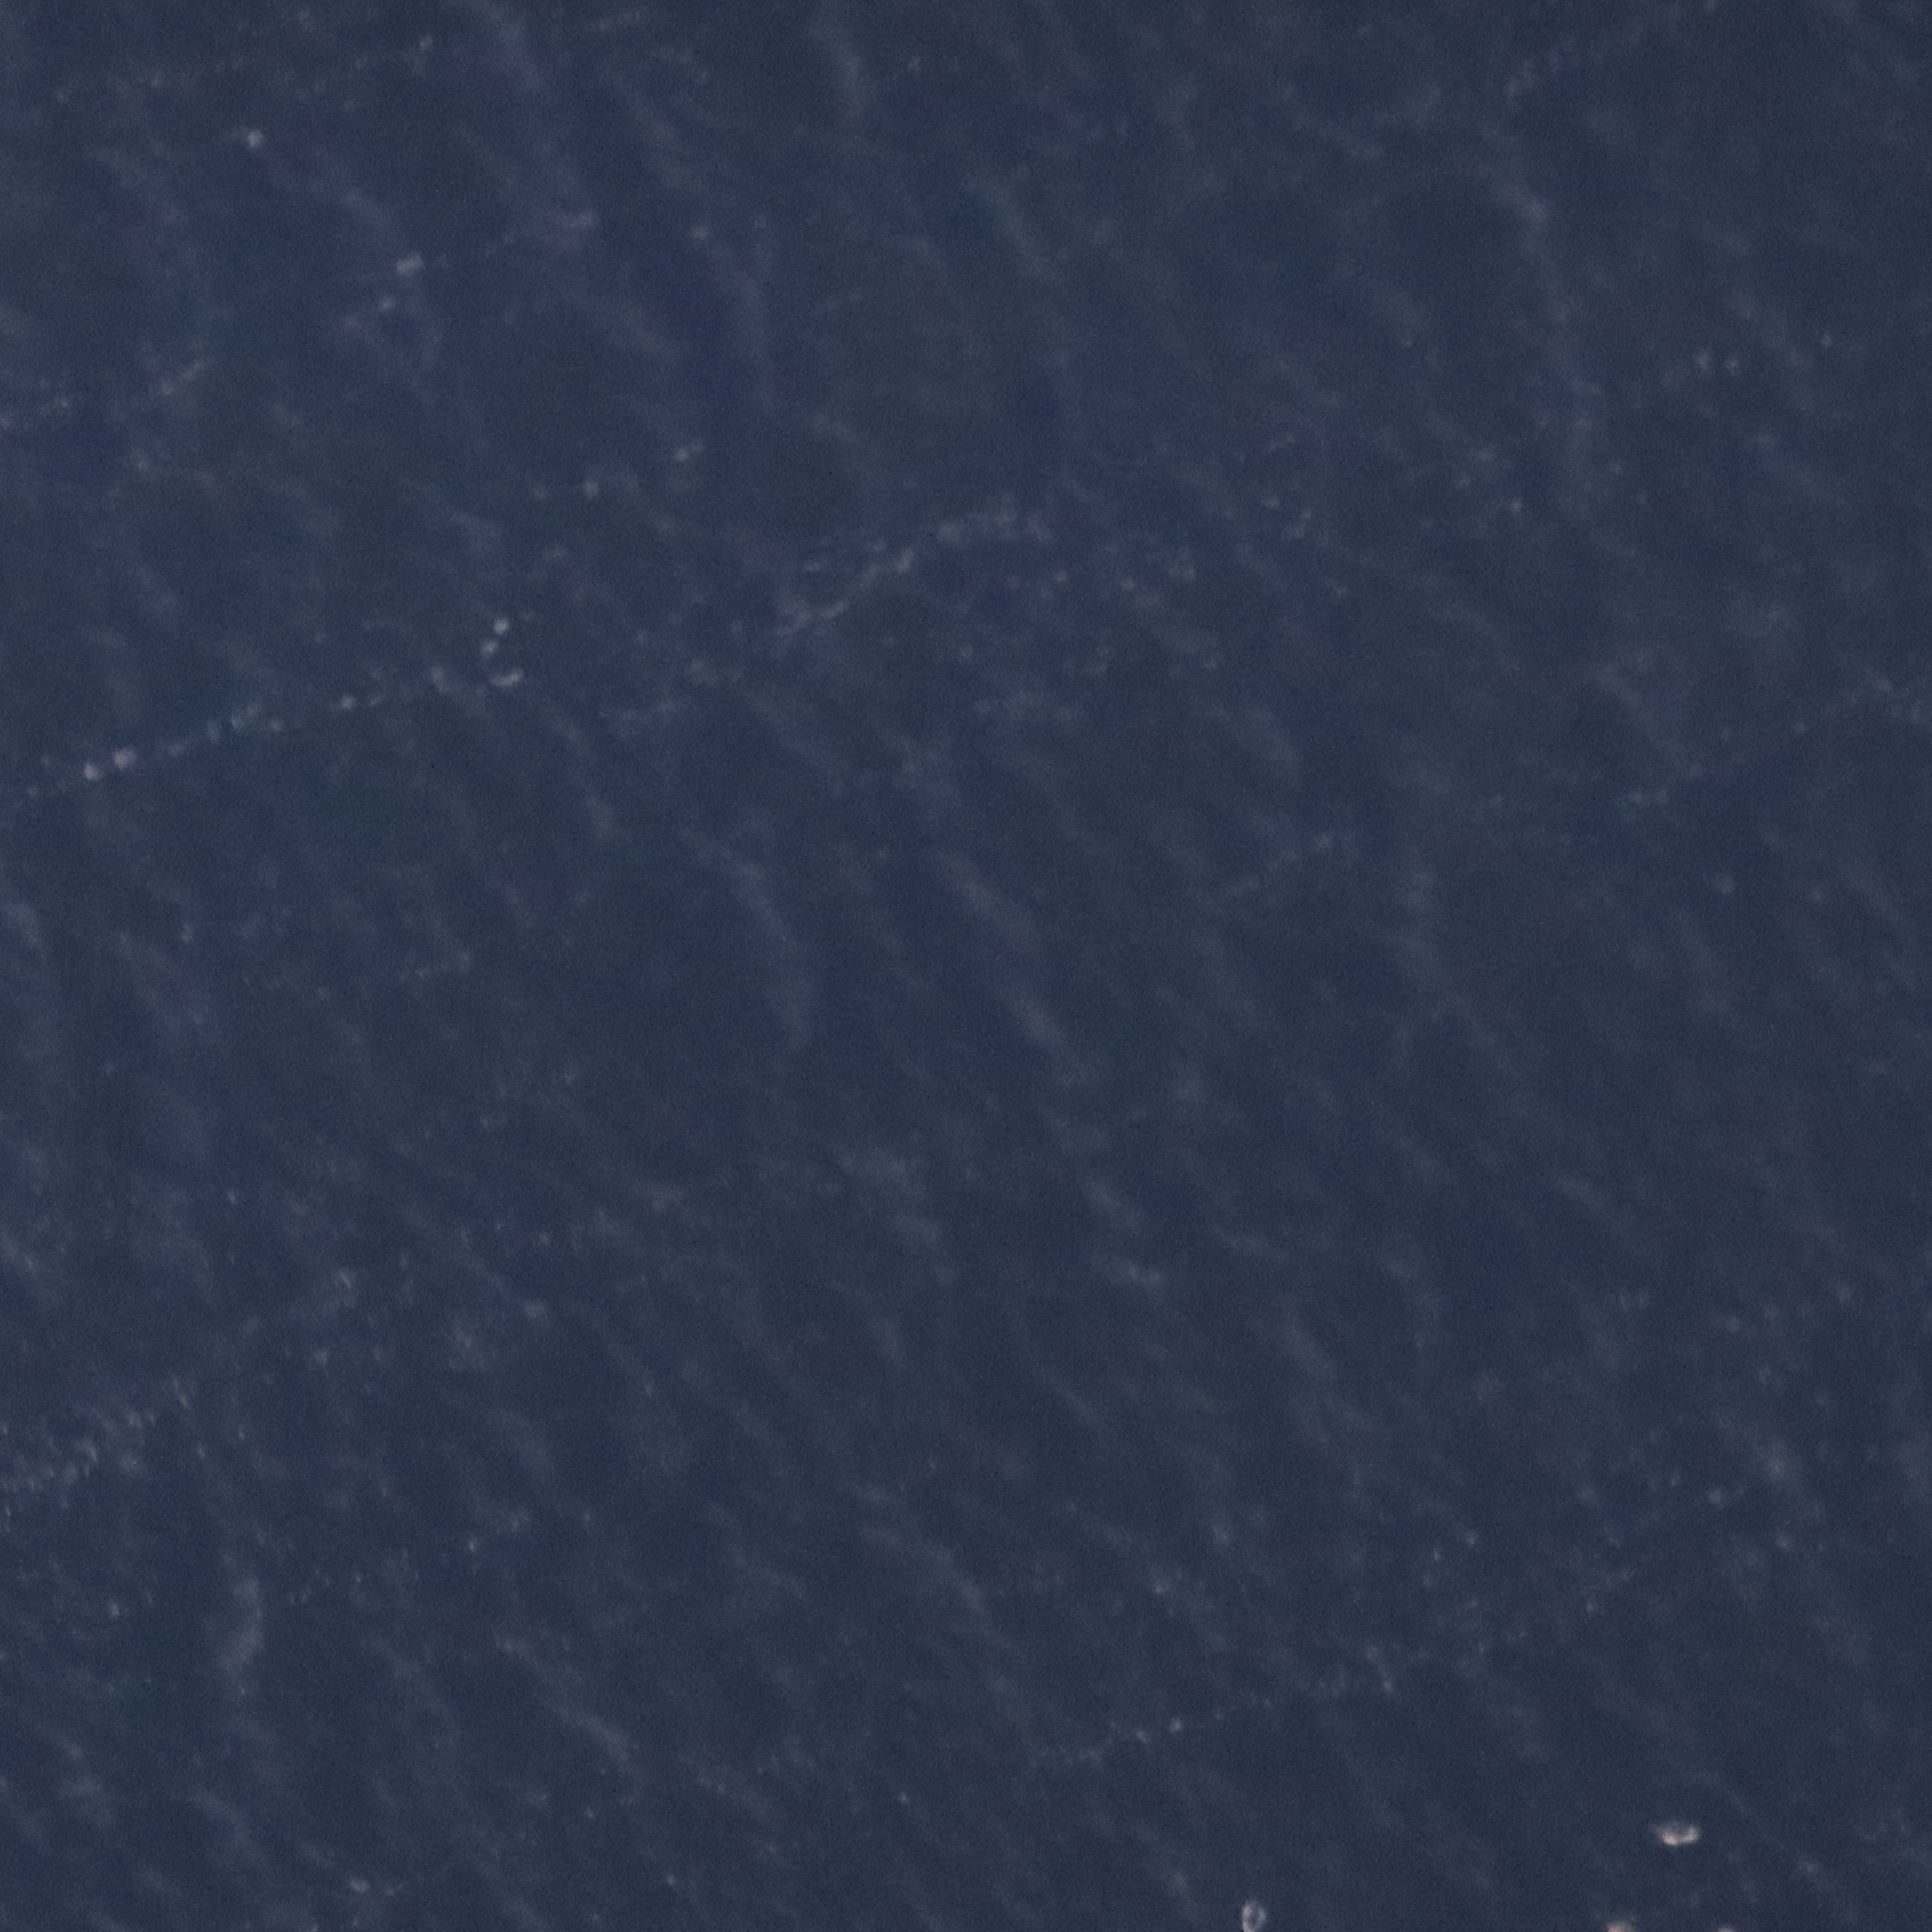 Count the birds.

3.